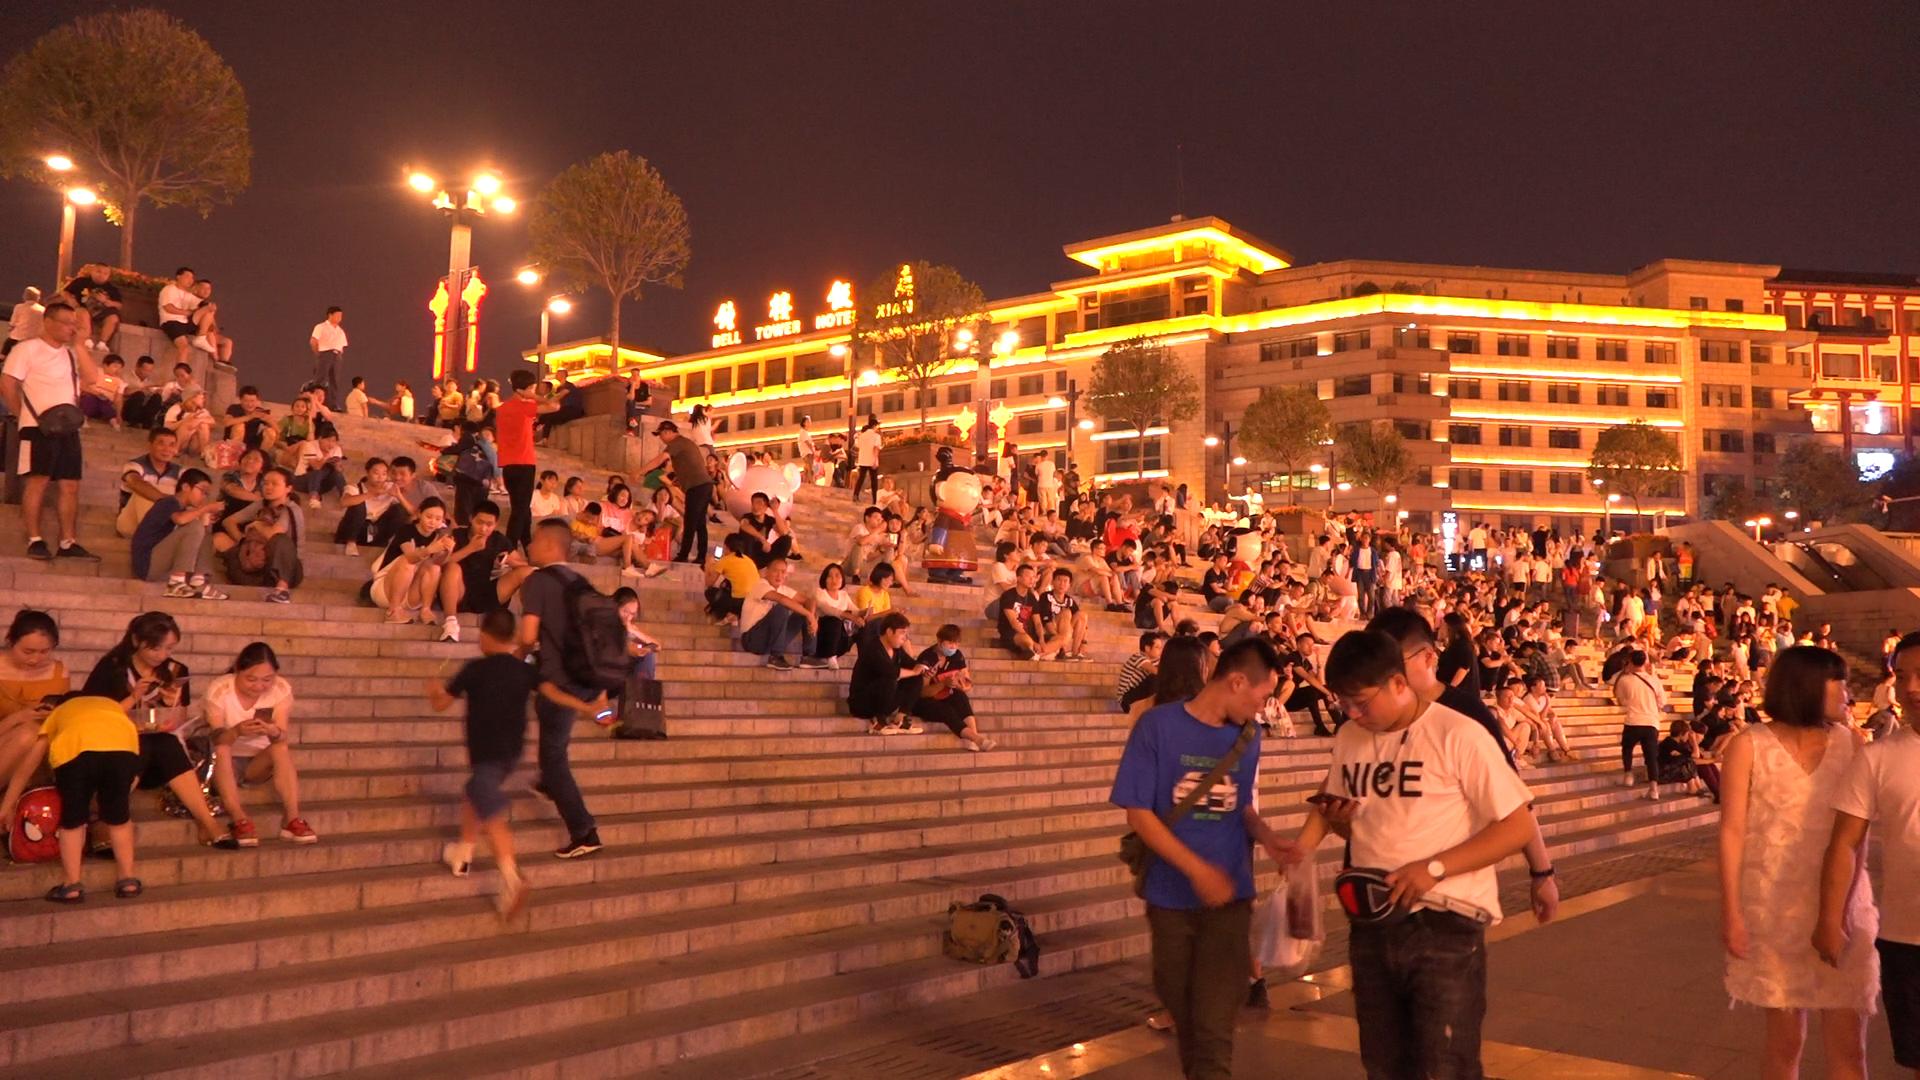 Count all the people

206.